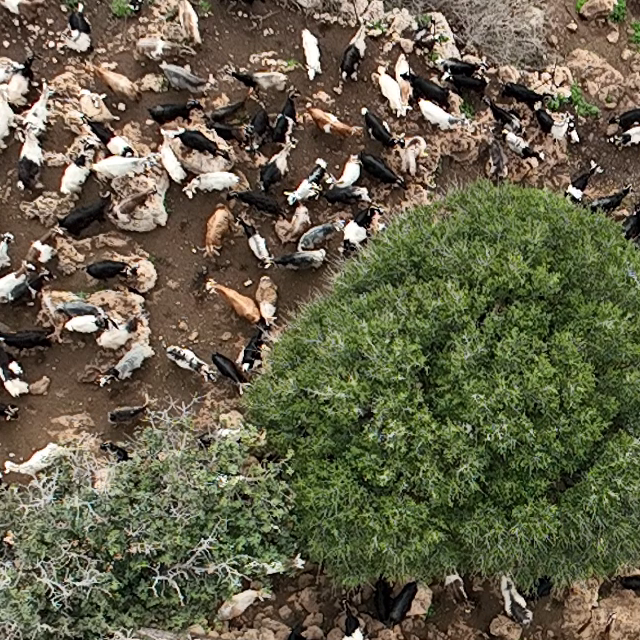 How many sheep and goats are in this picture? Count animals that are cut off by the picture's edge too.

95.